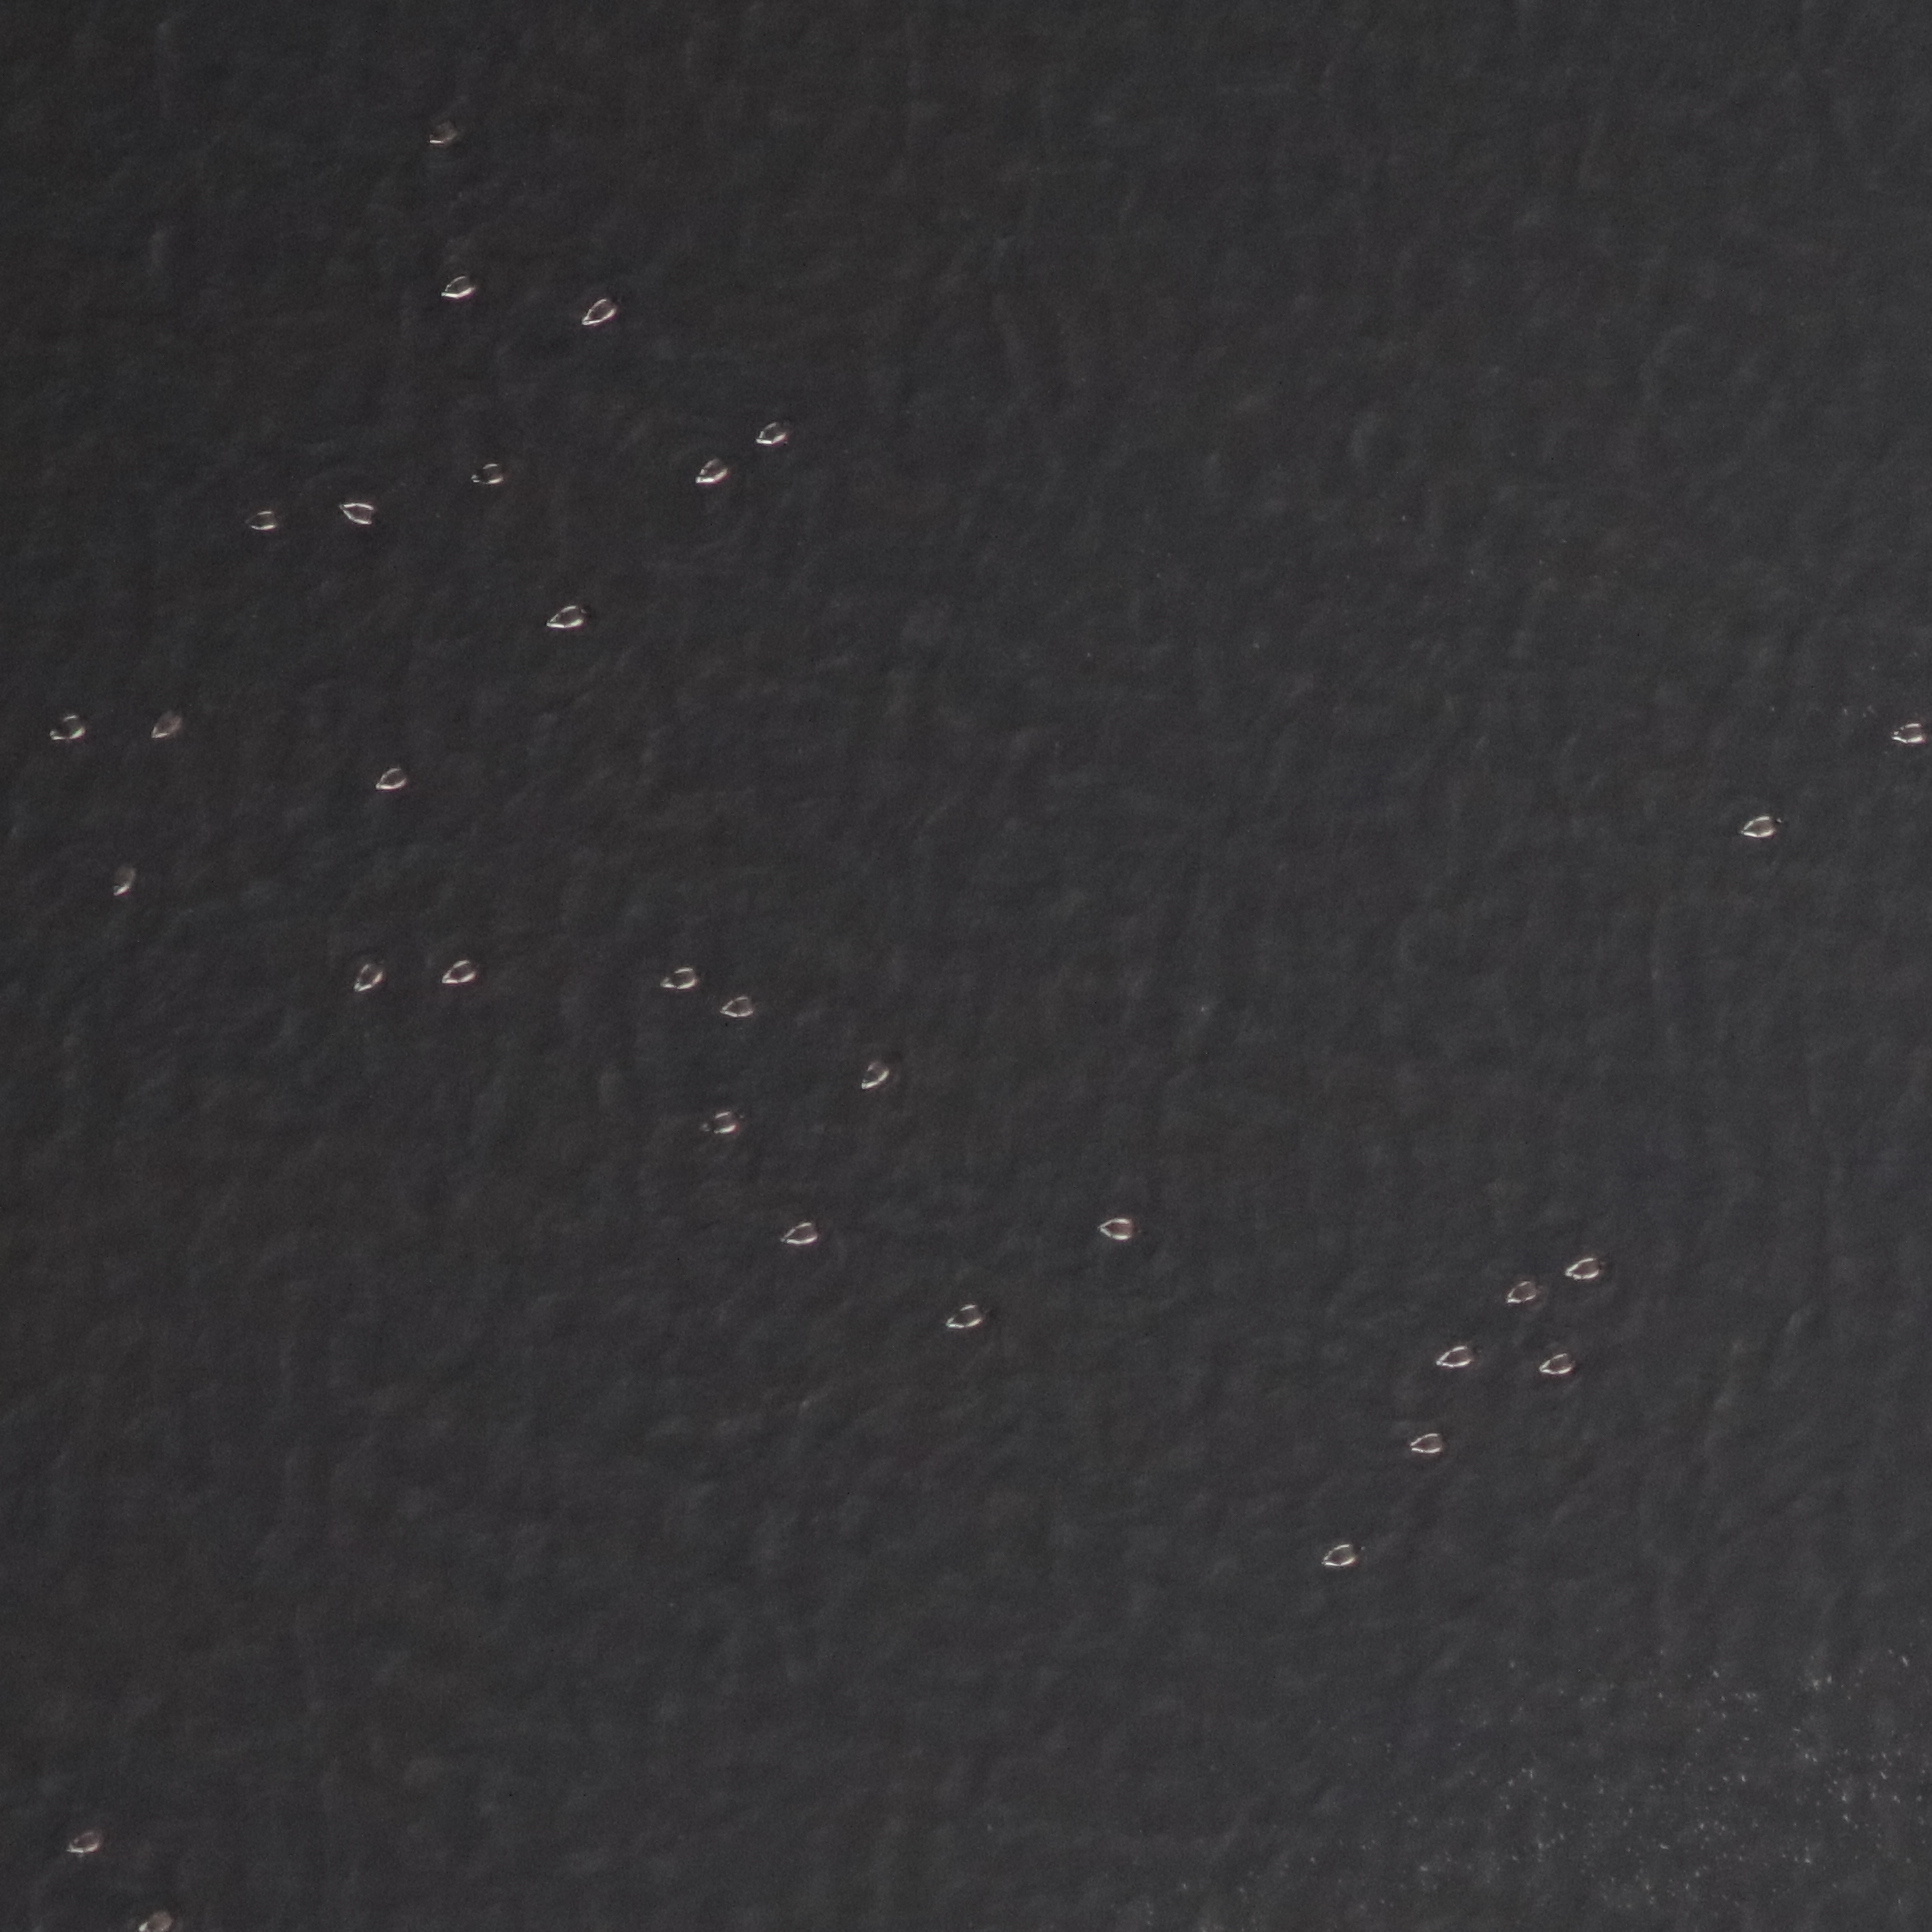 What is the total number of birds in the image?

32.